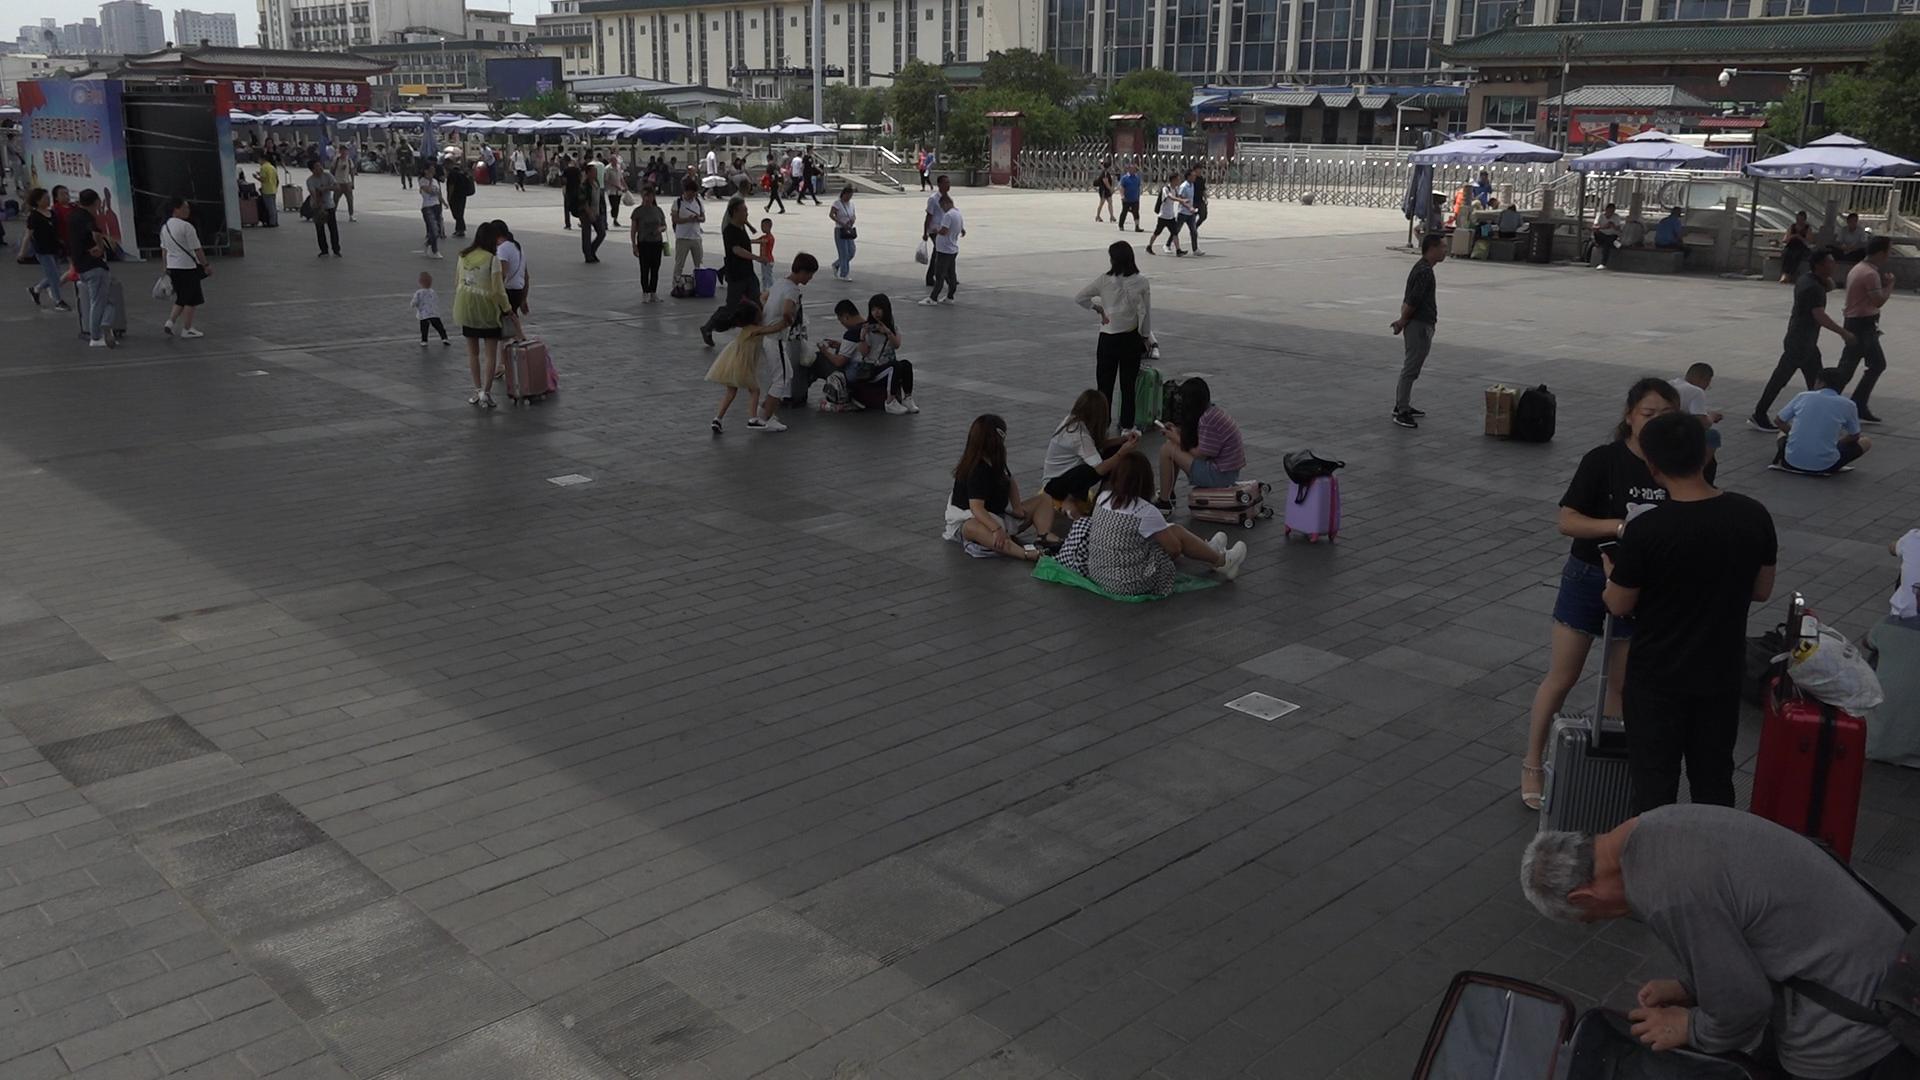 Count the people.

87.